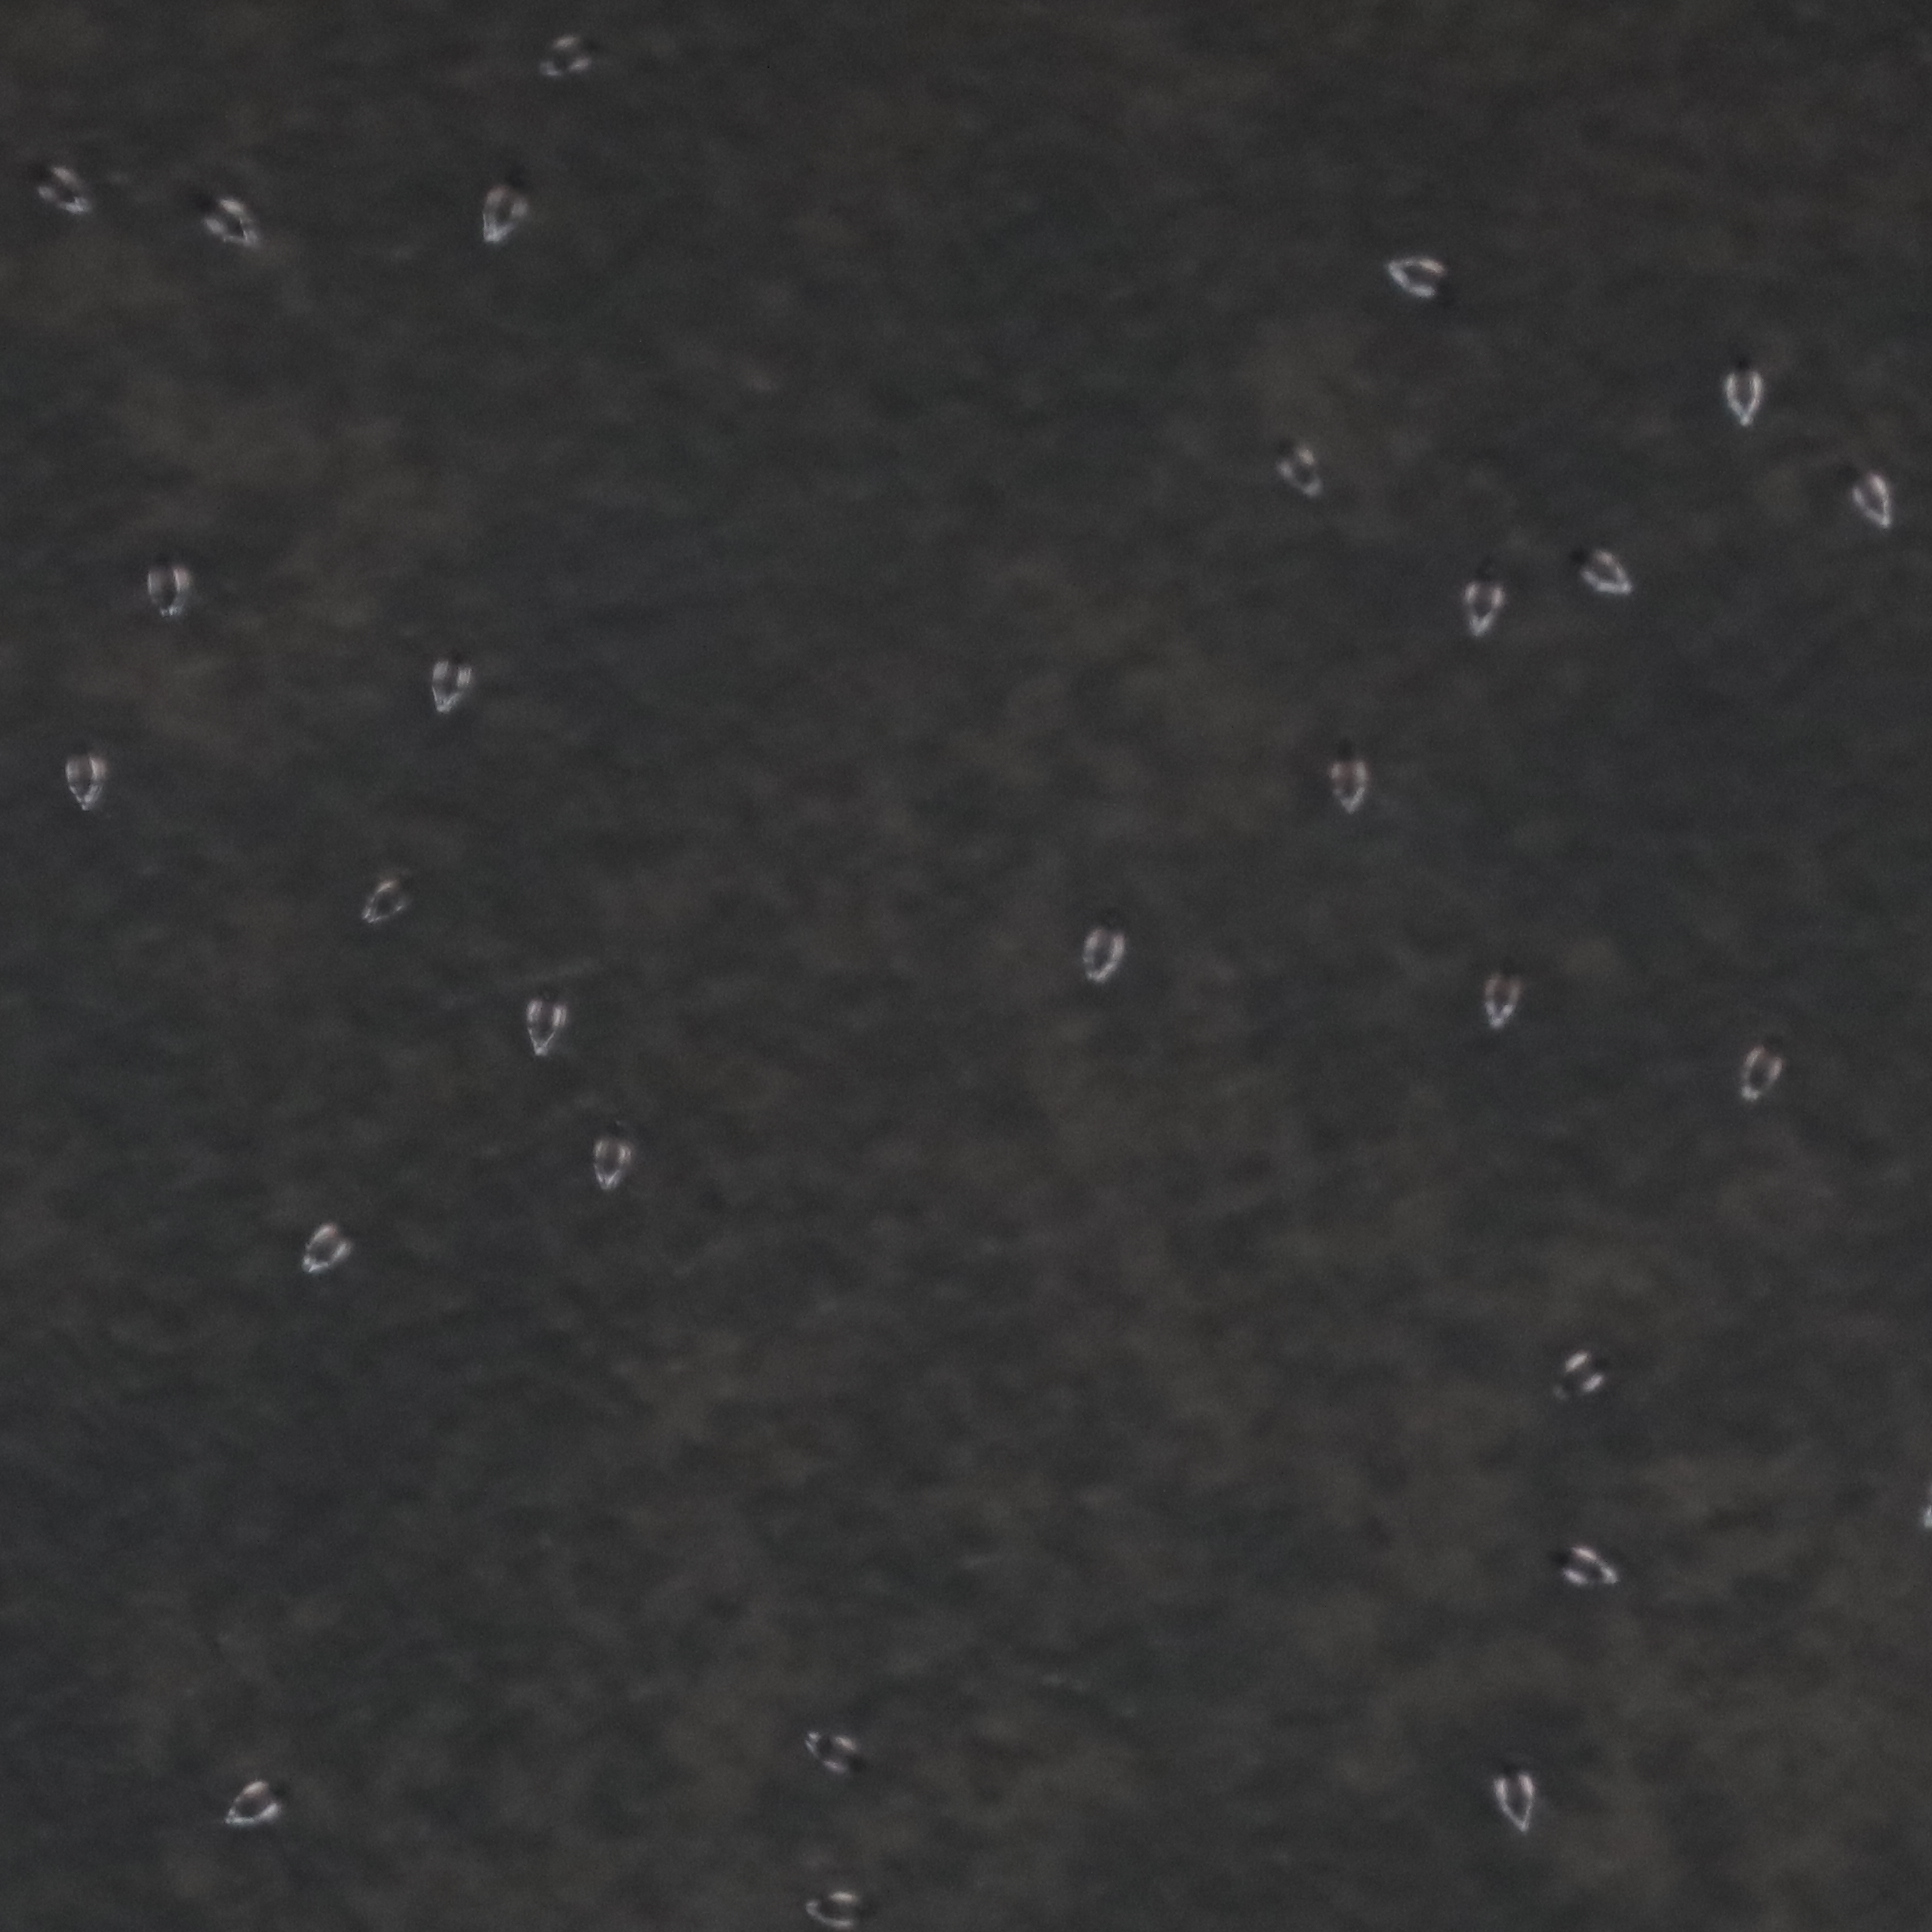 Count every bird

27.